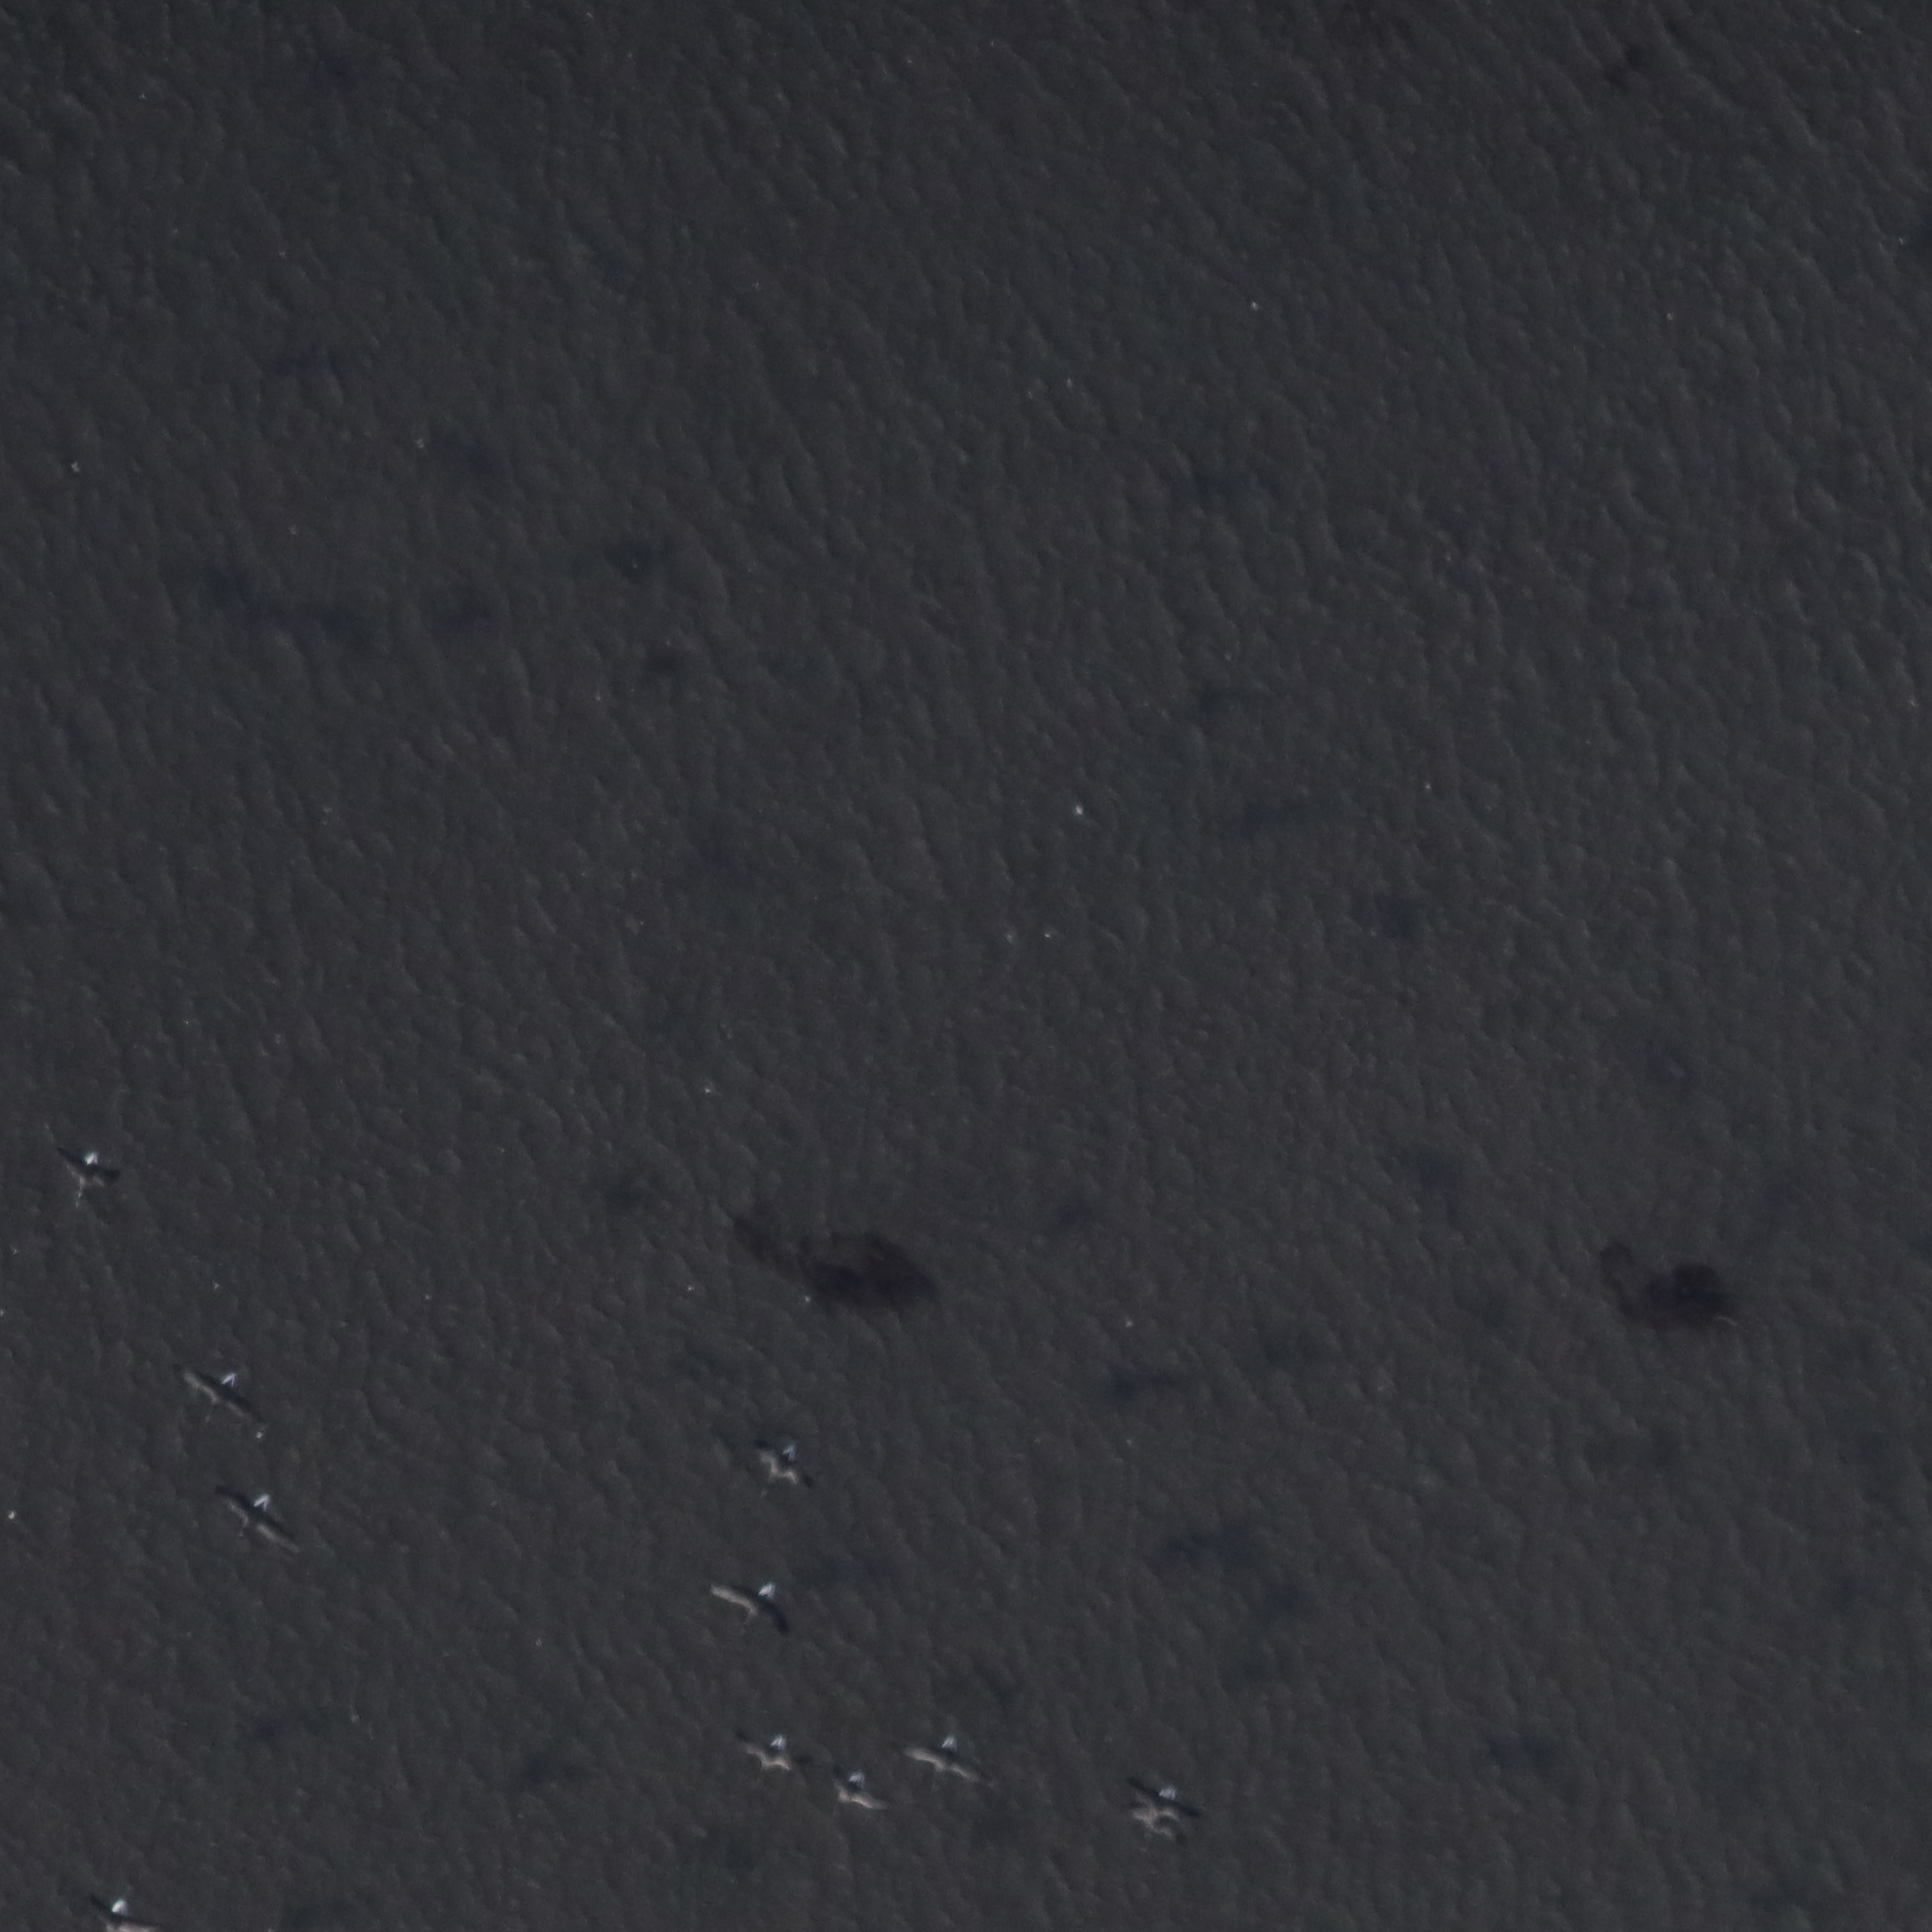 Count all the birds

11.